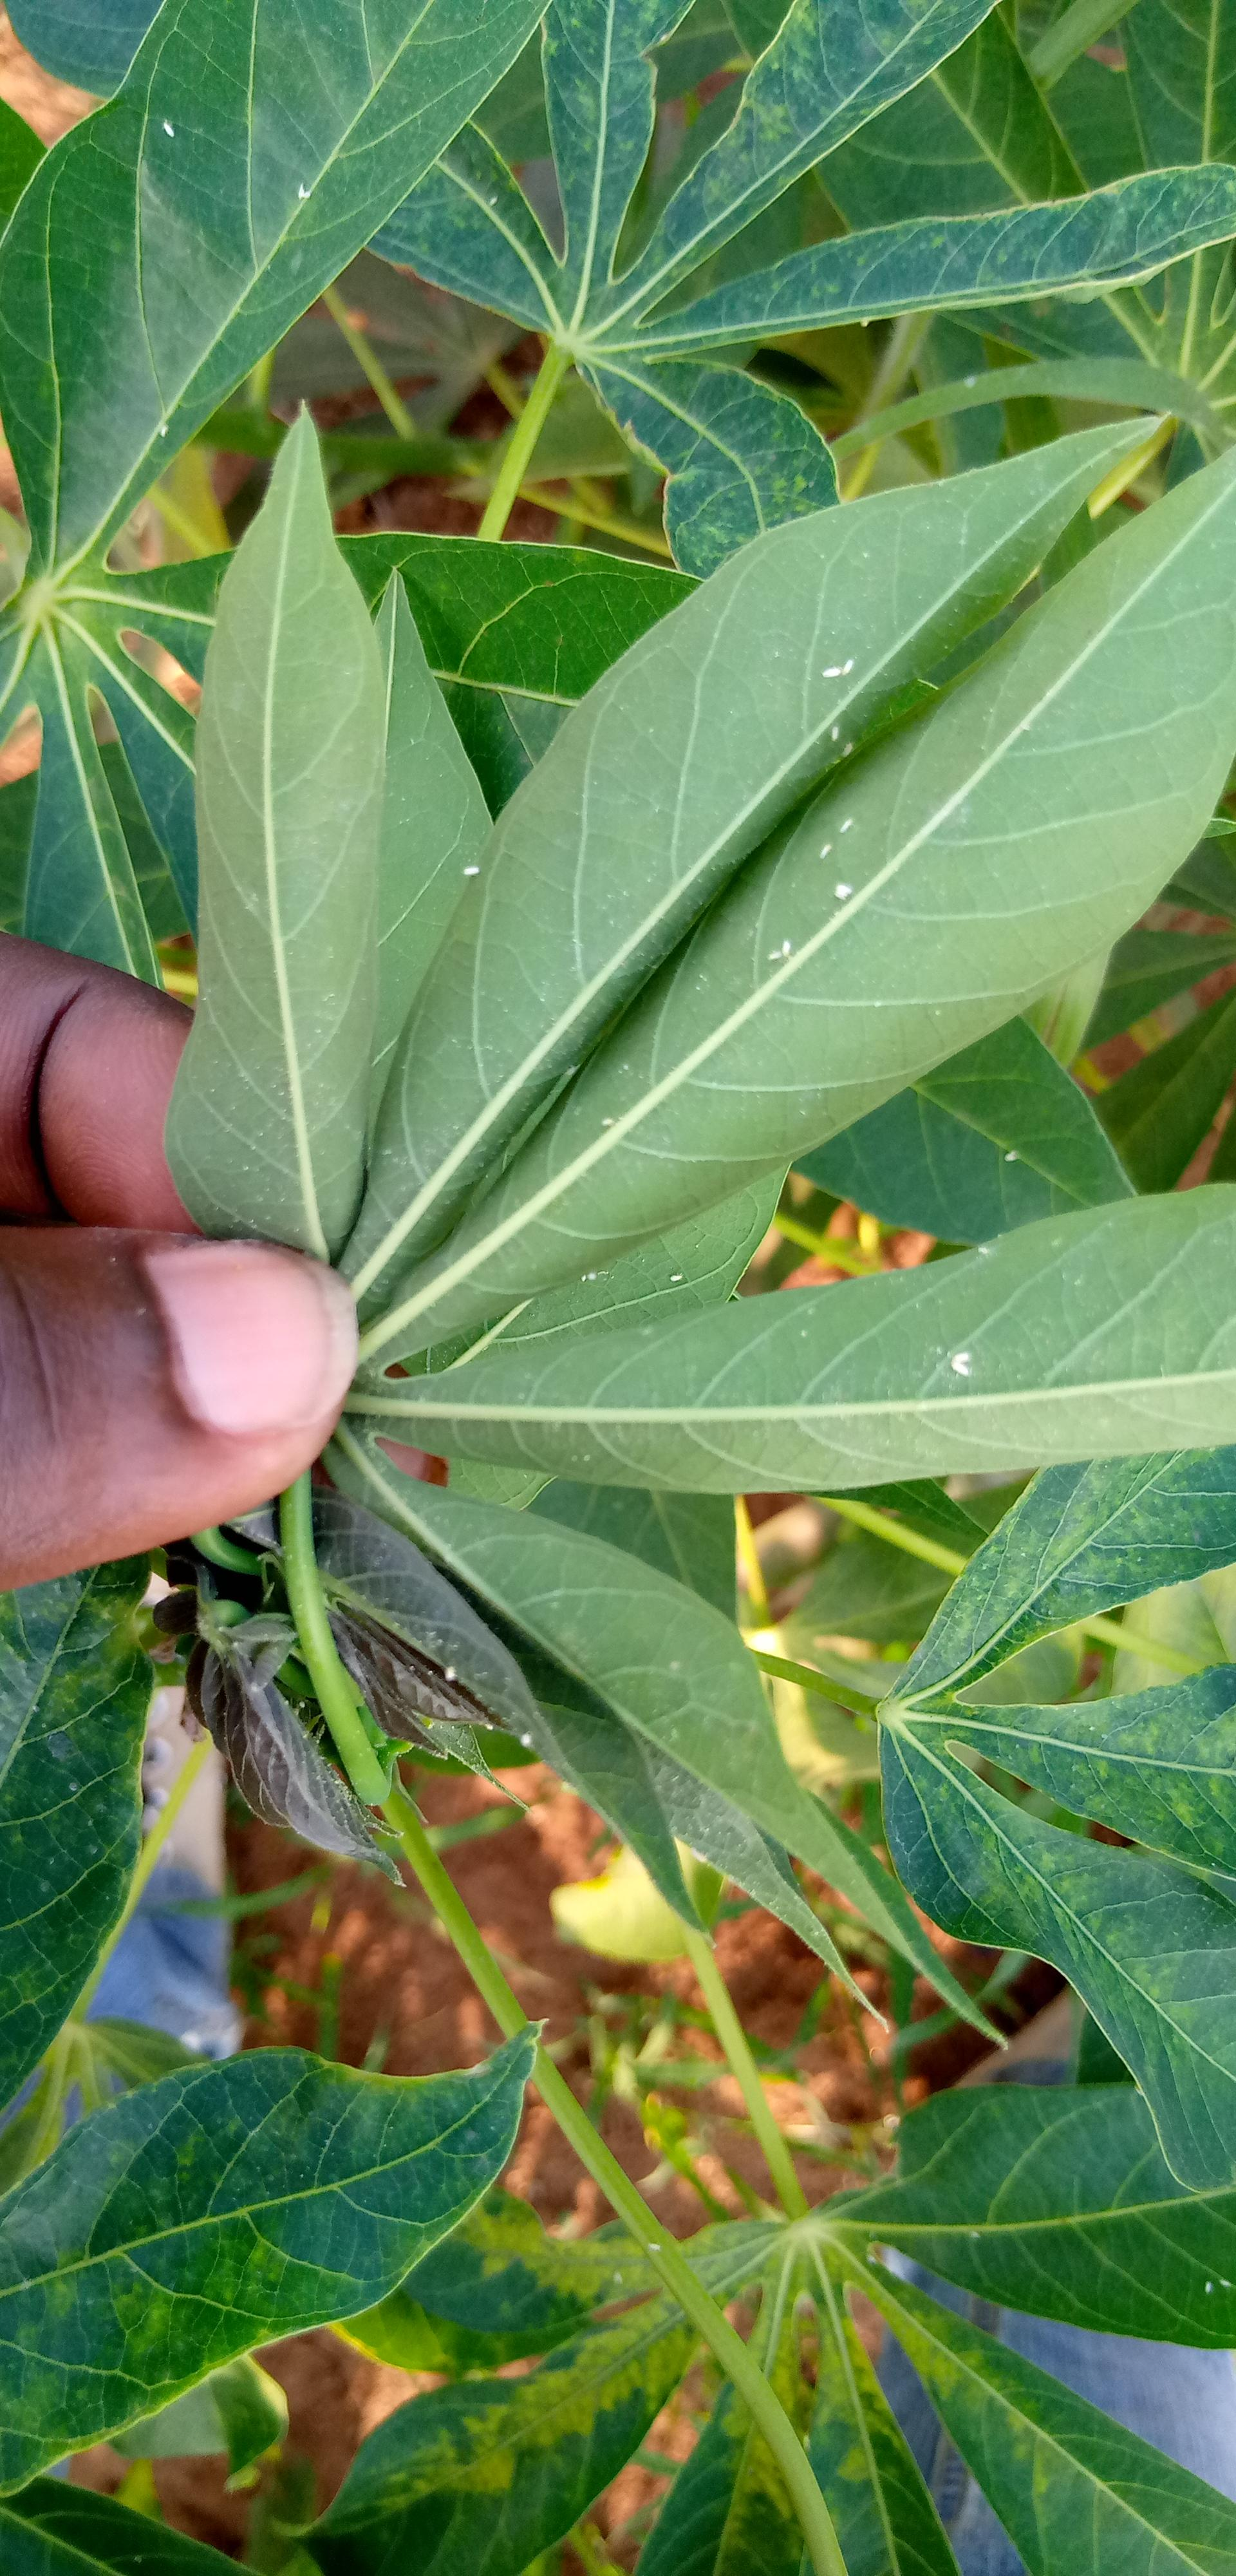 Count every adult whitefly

22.